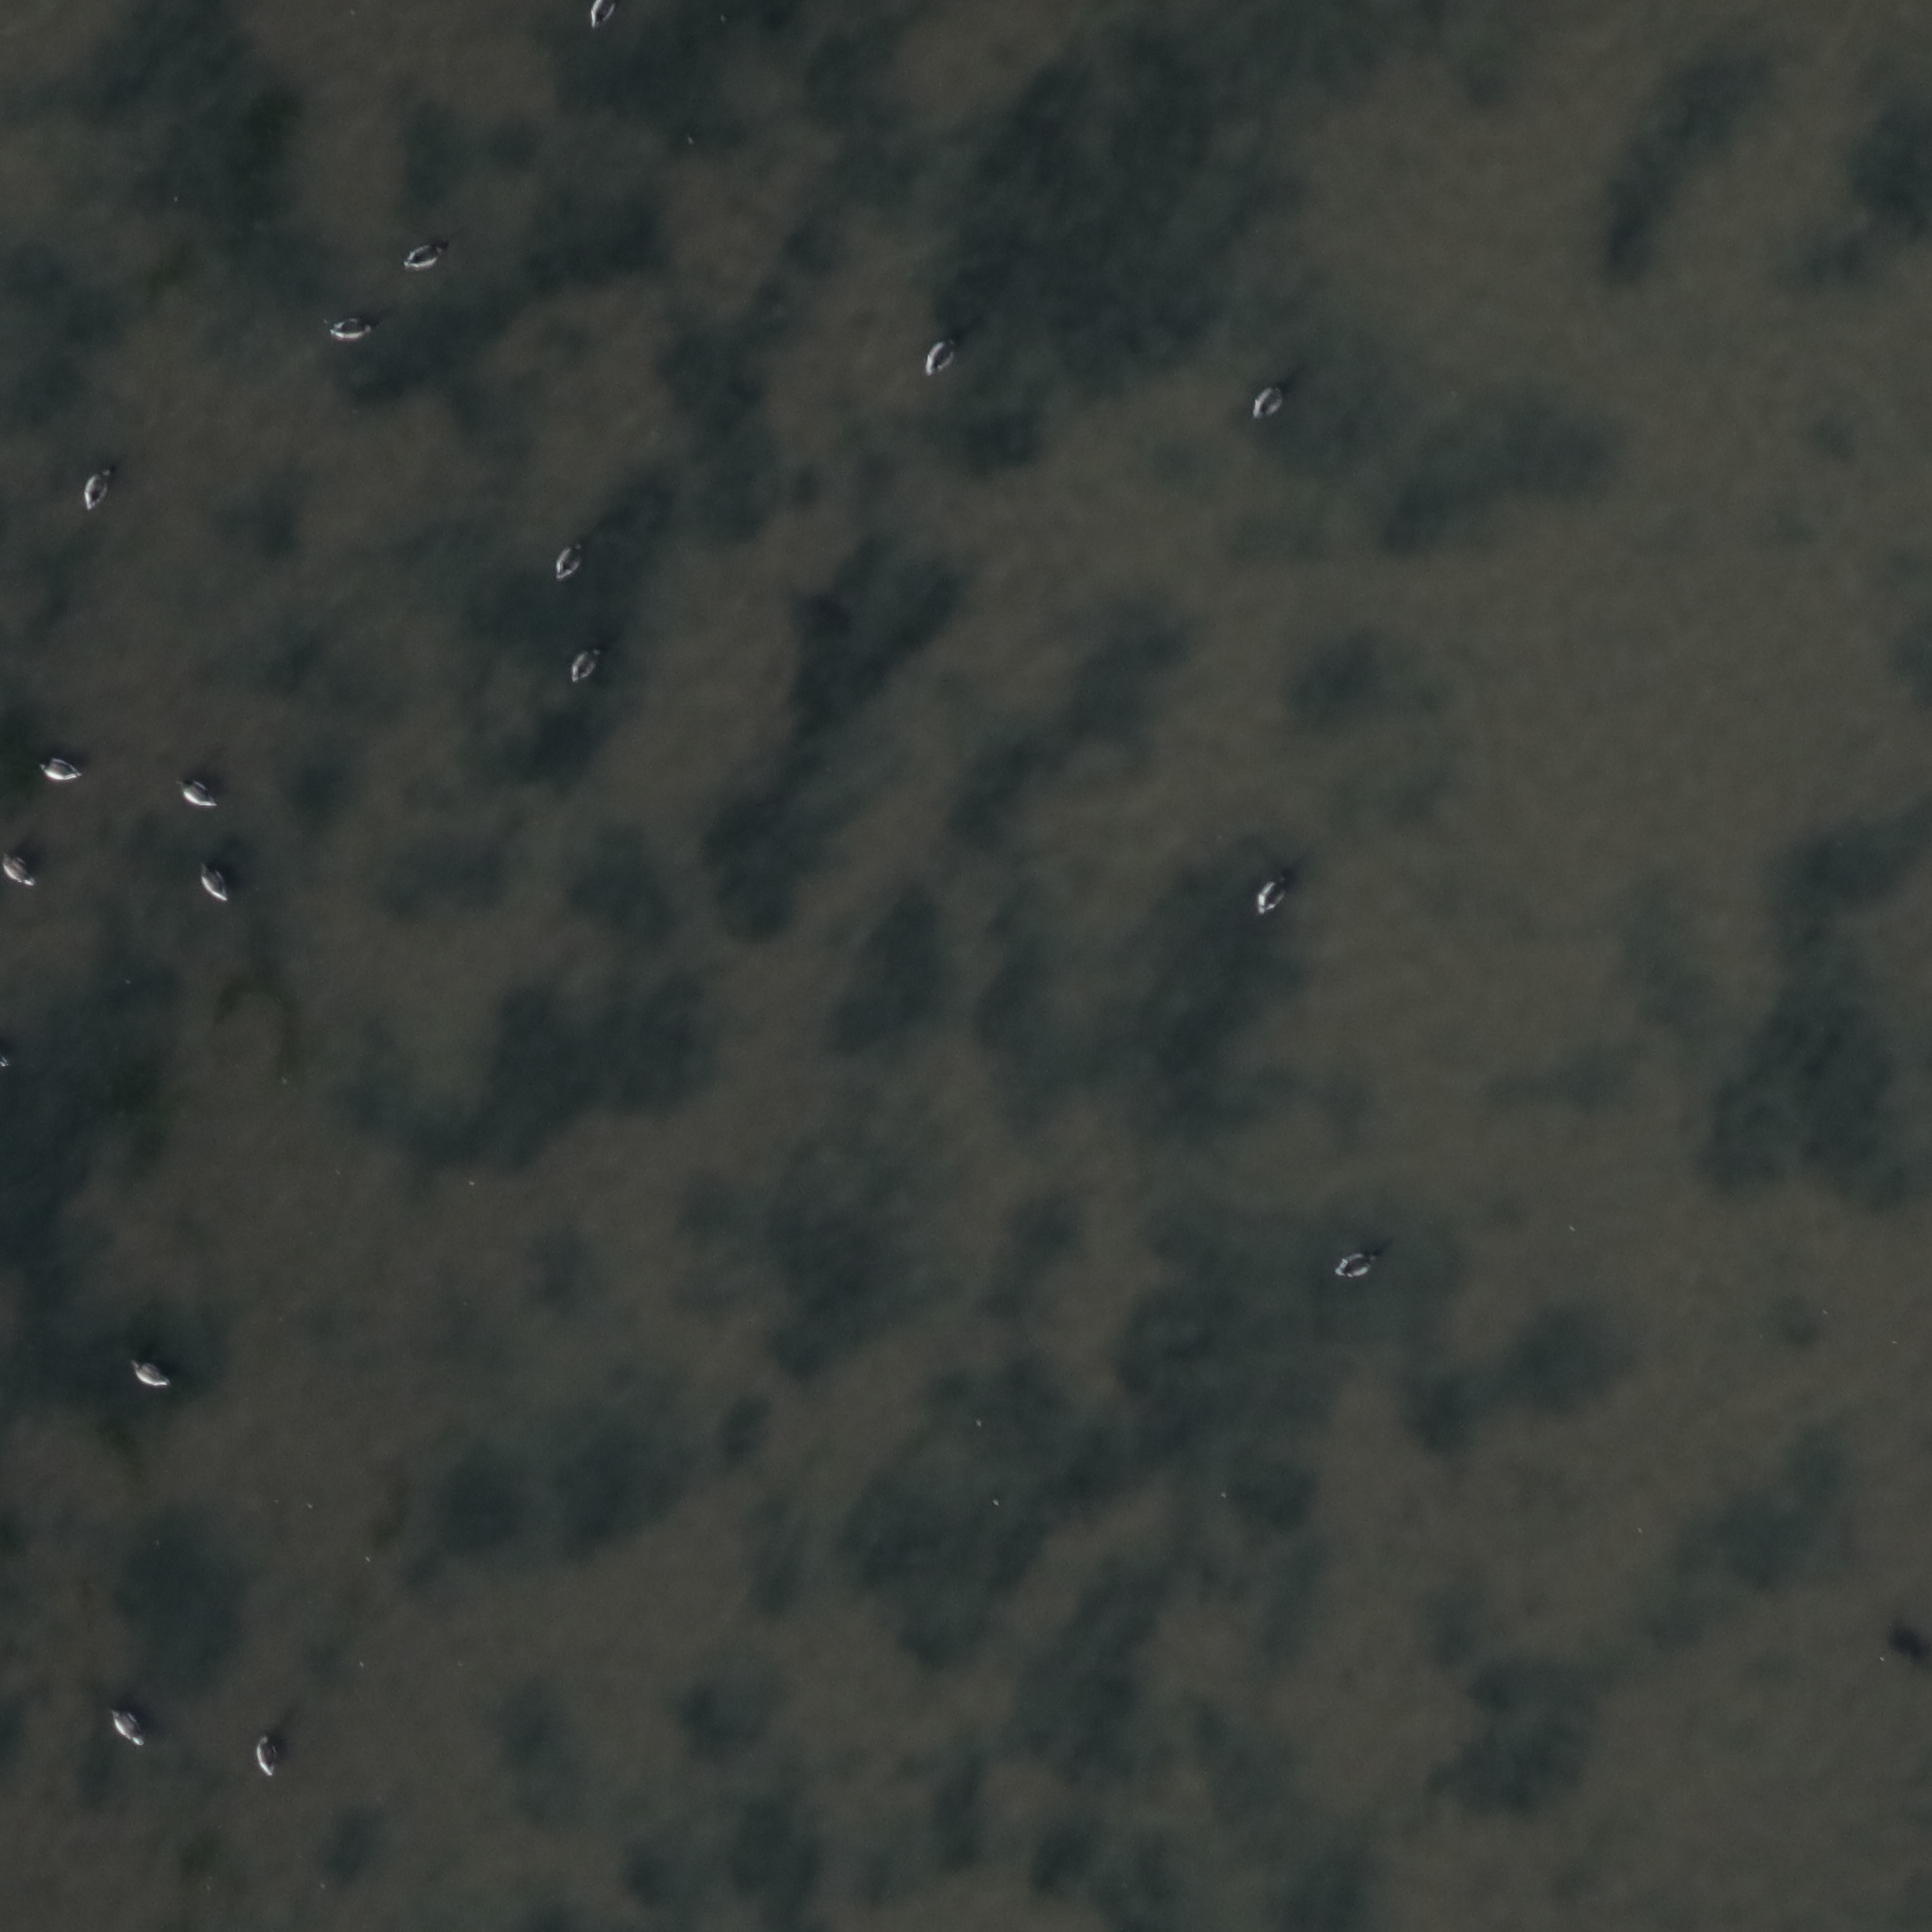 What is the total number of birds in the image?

17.